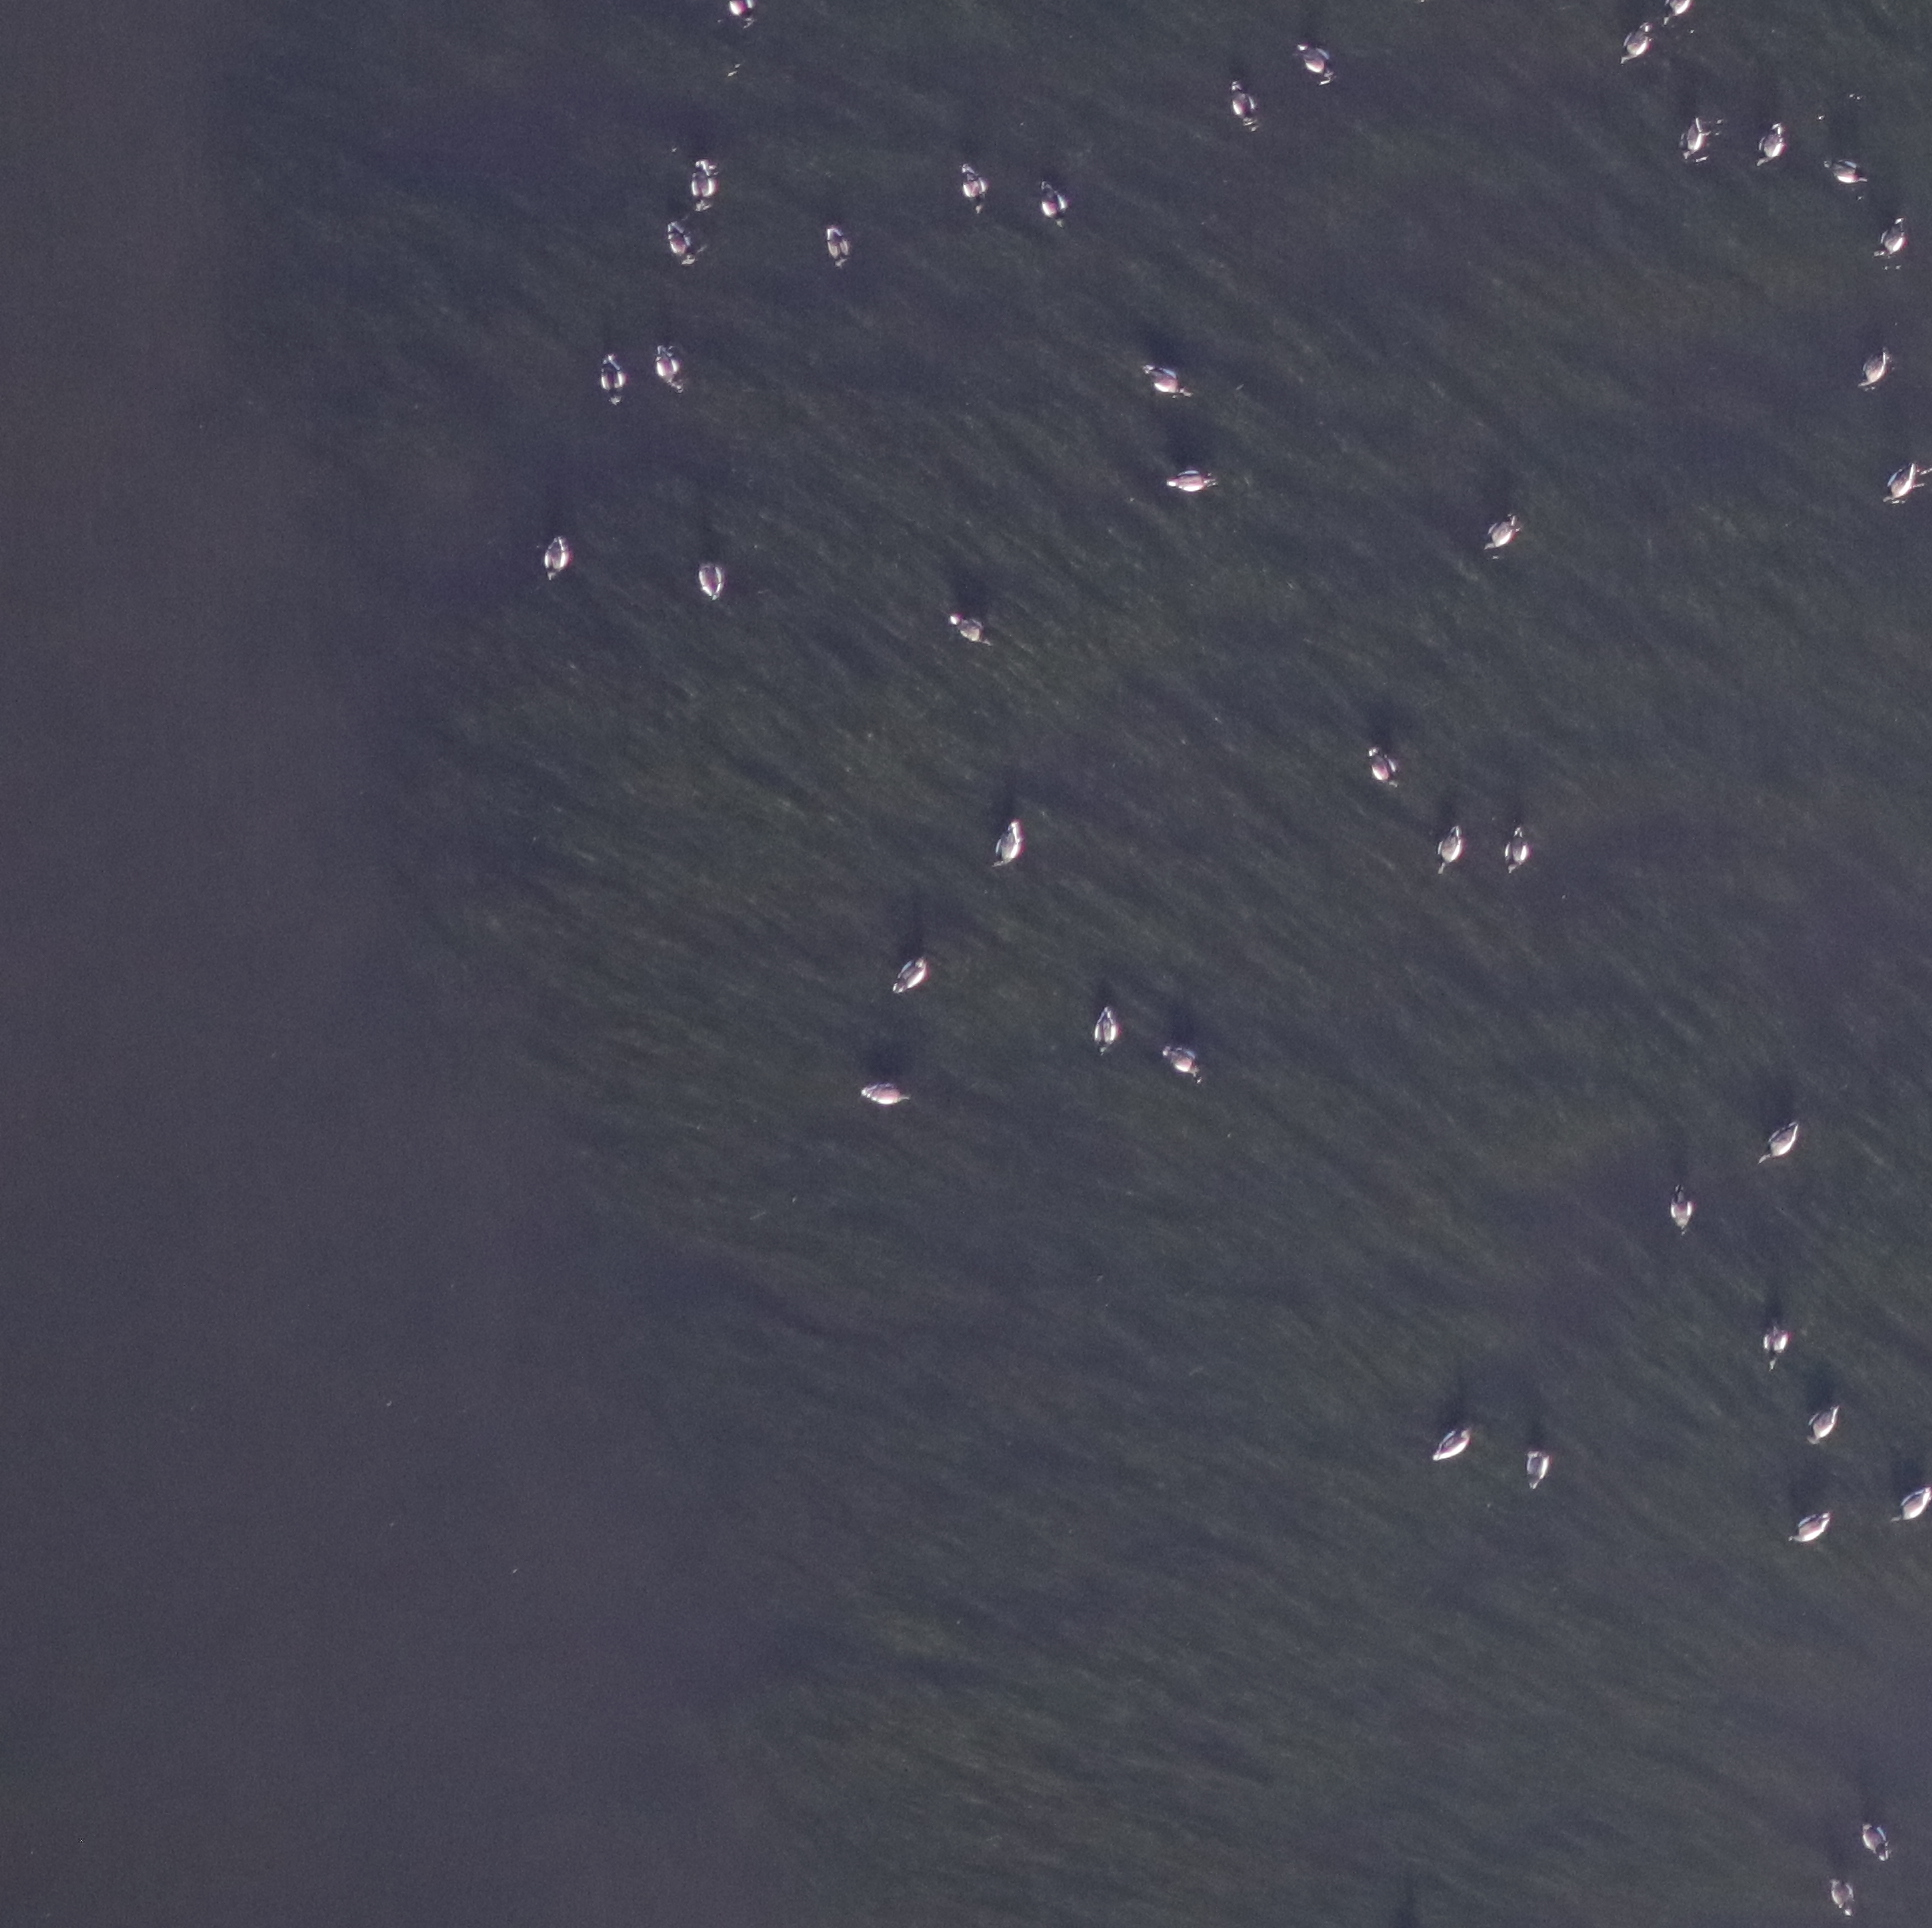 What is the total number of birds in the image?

41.